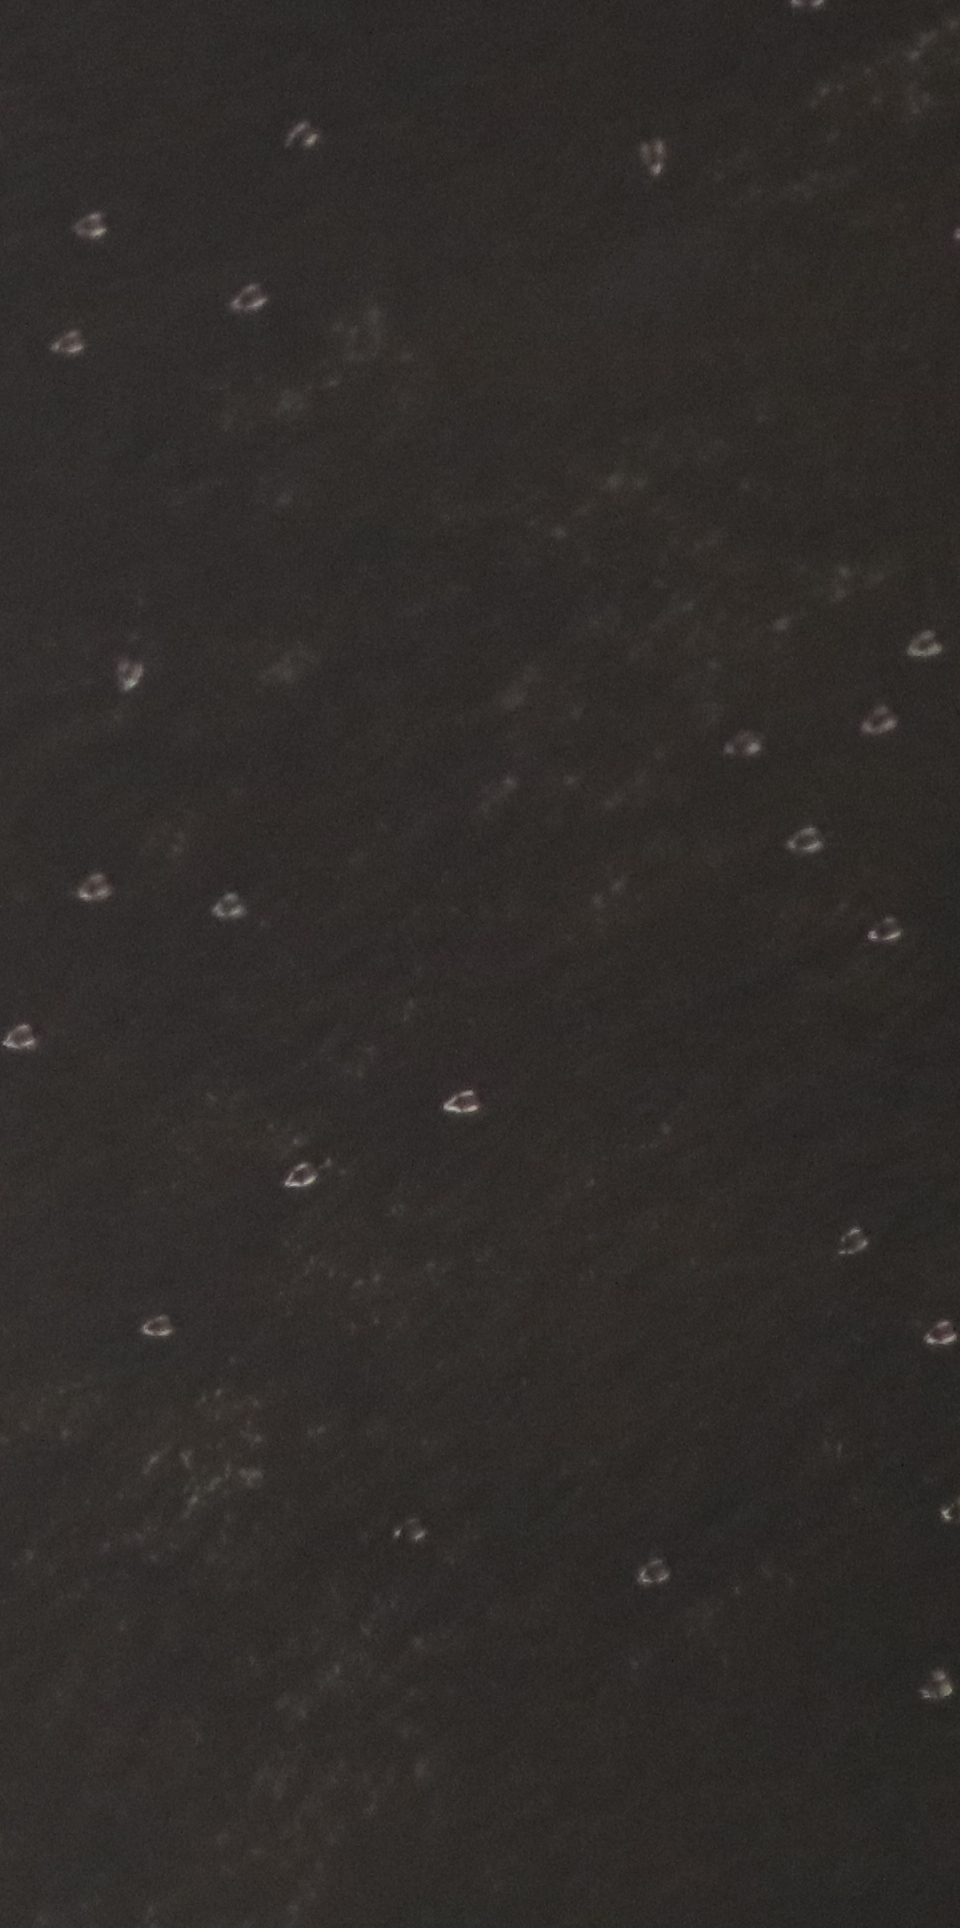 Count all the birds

22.